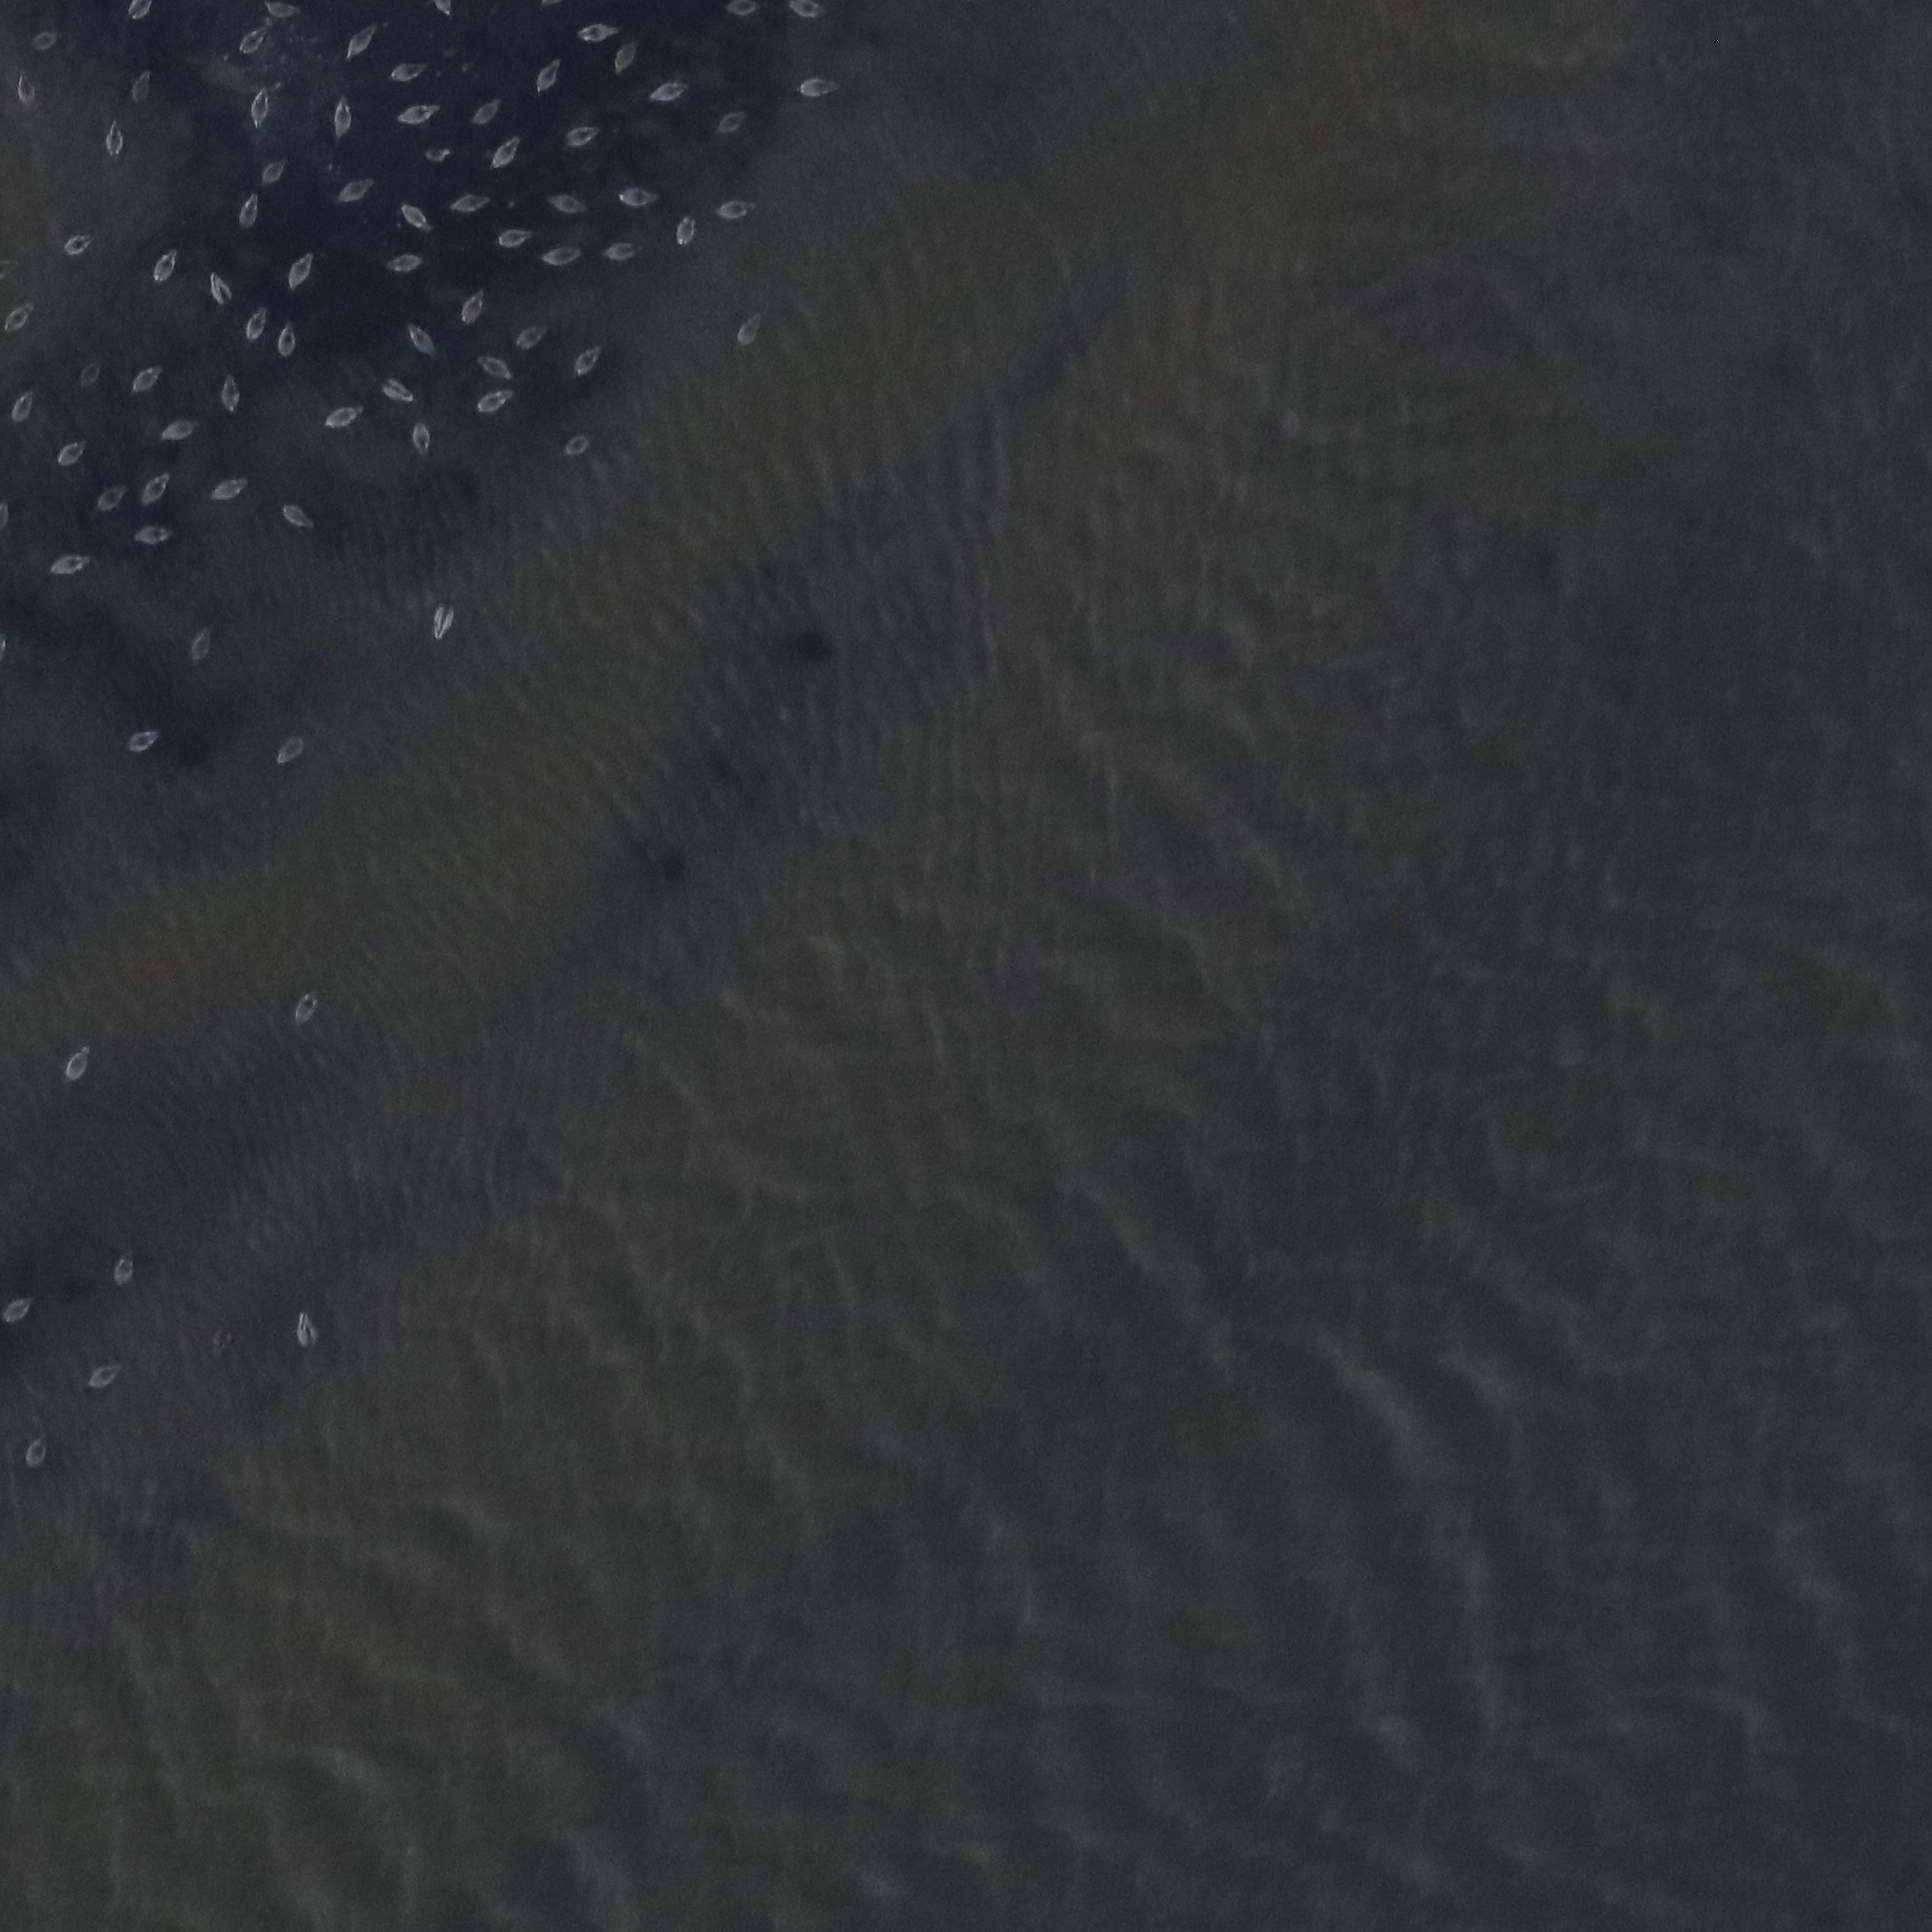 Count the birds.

80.